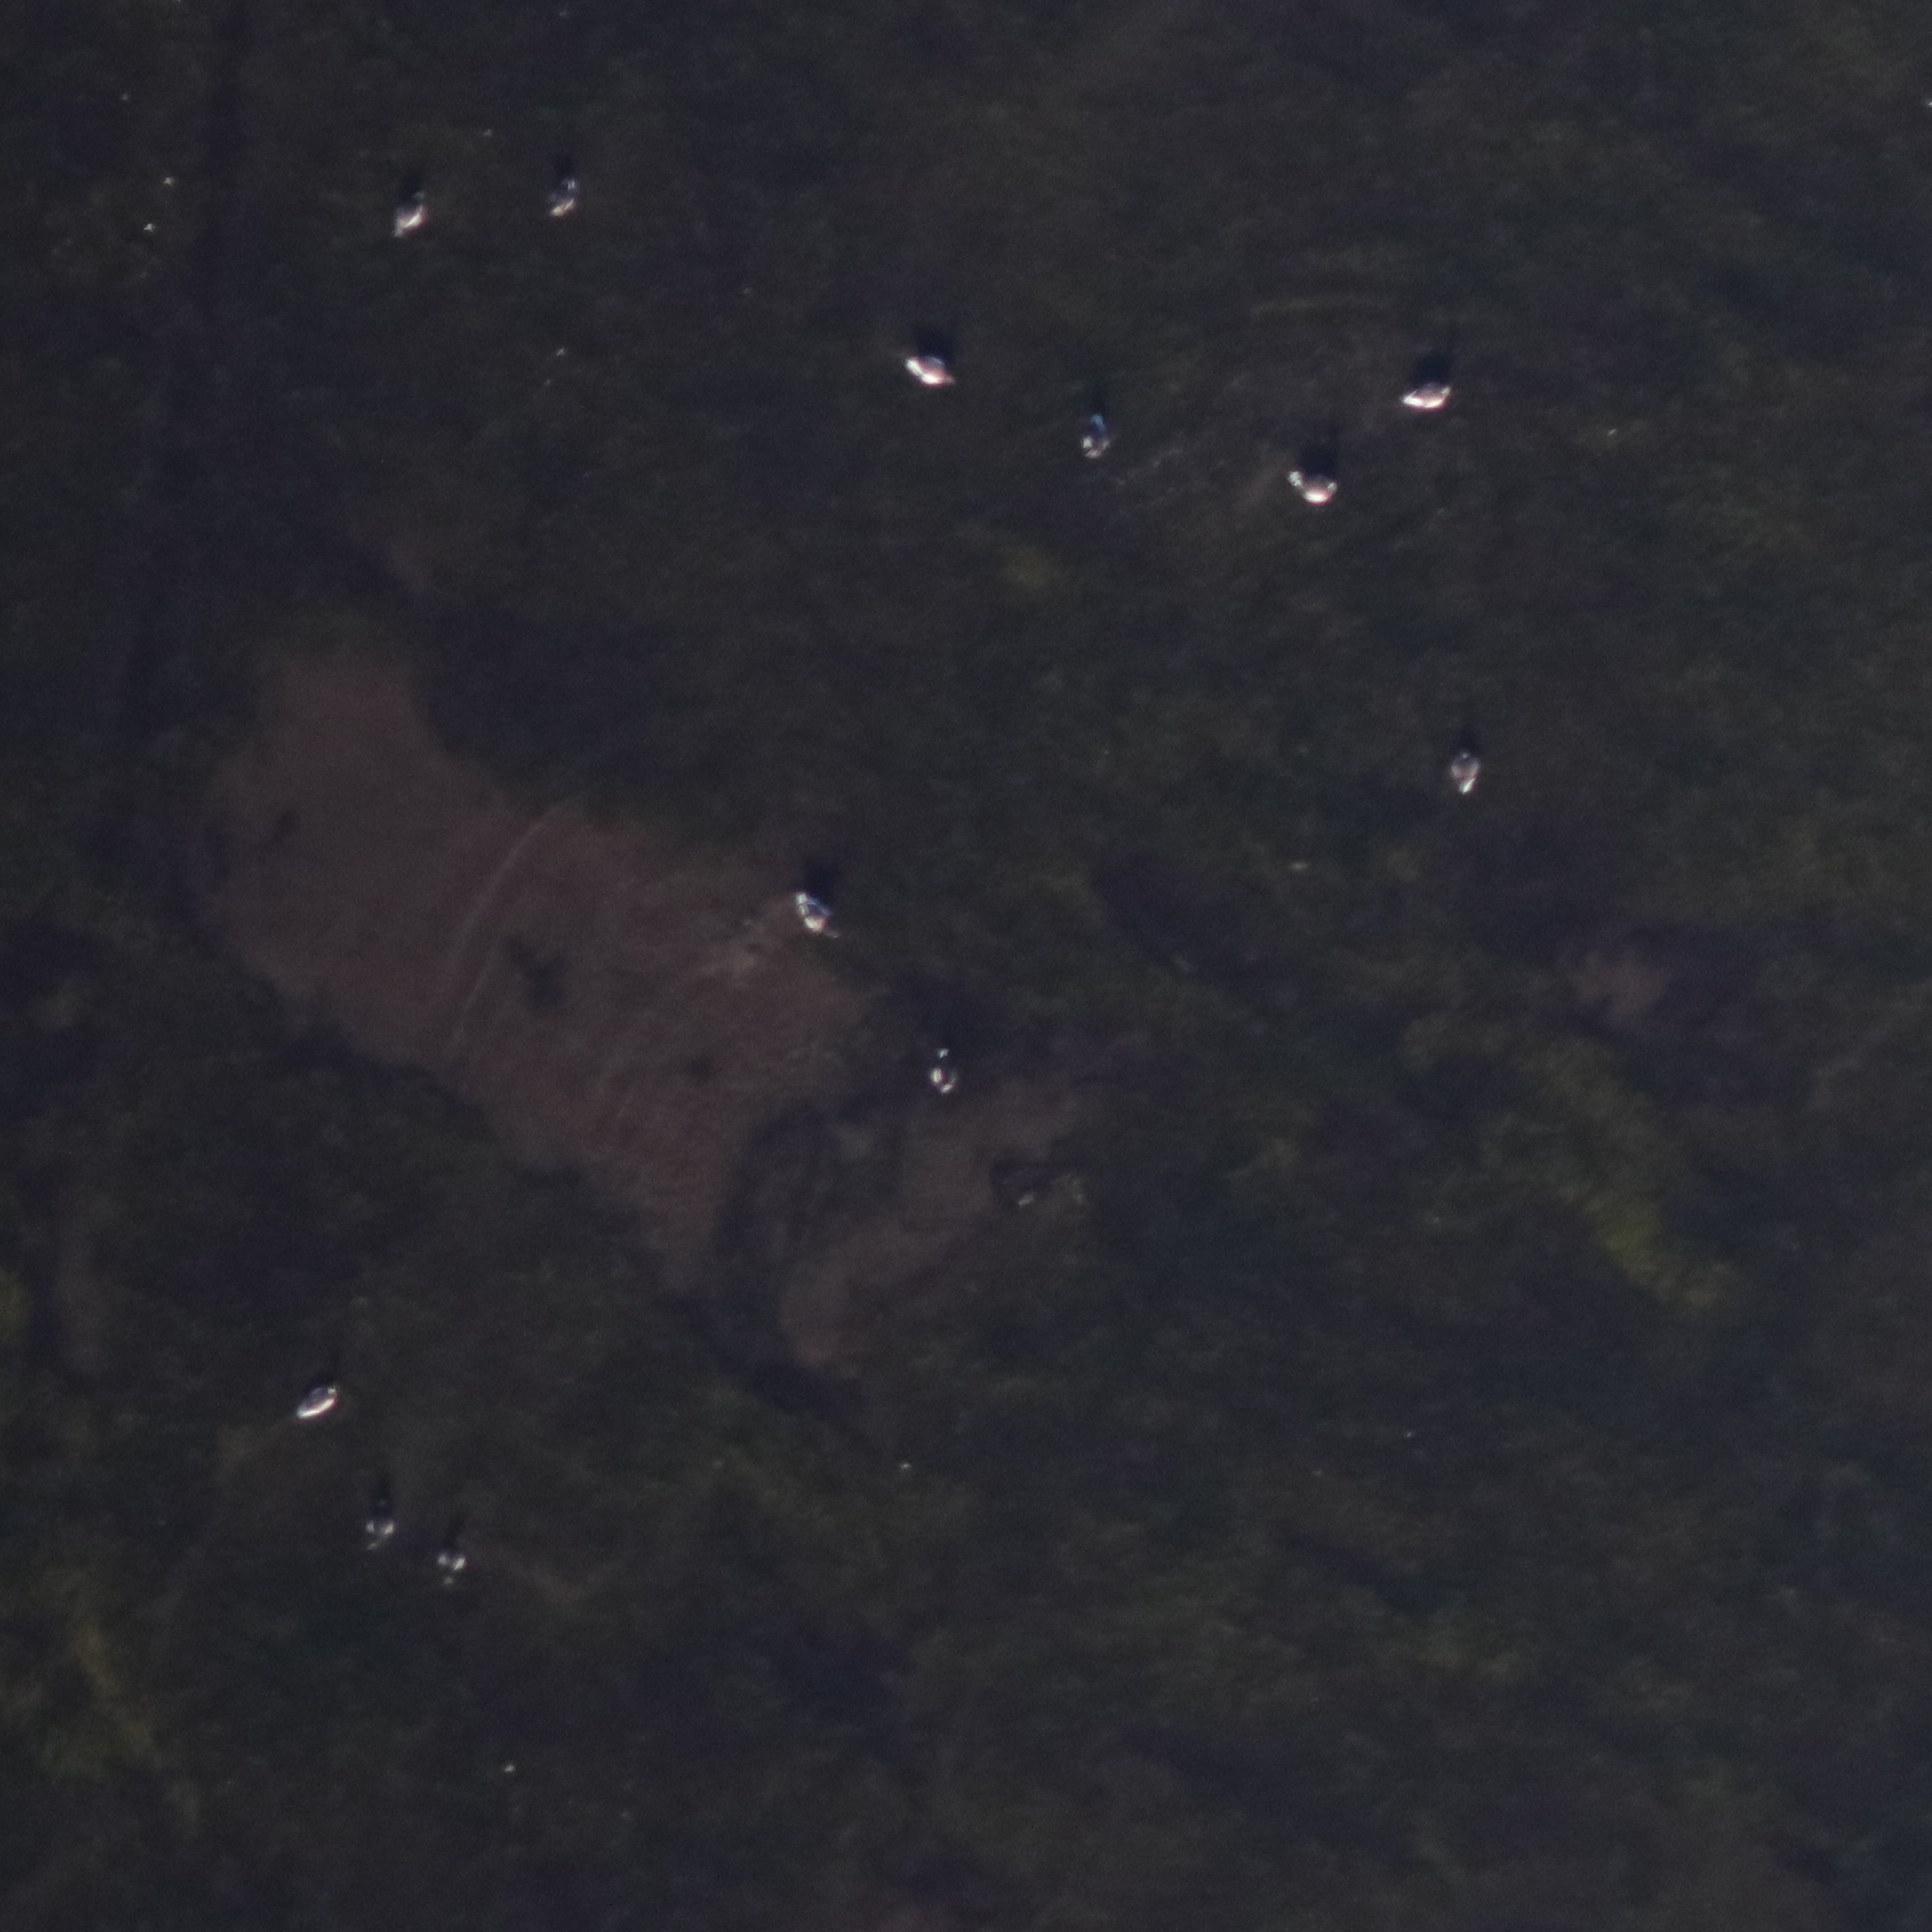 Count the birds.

12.